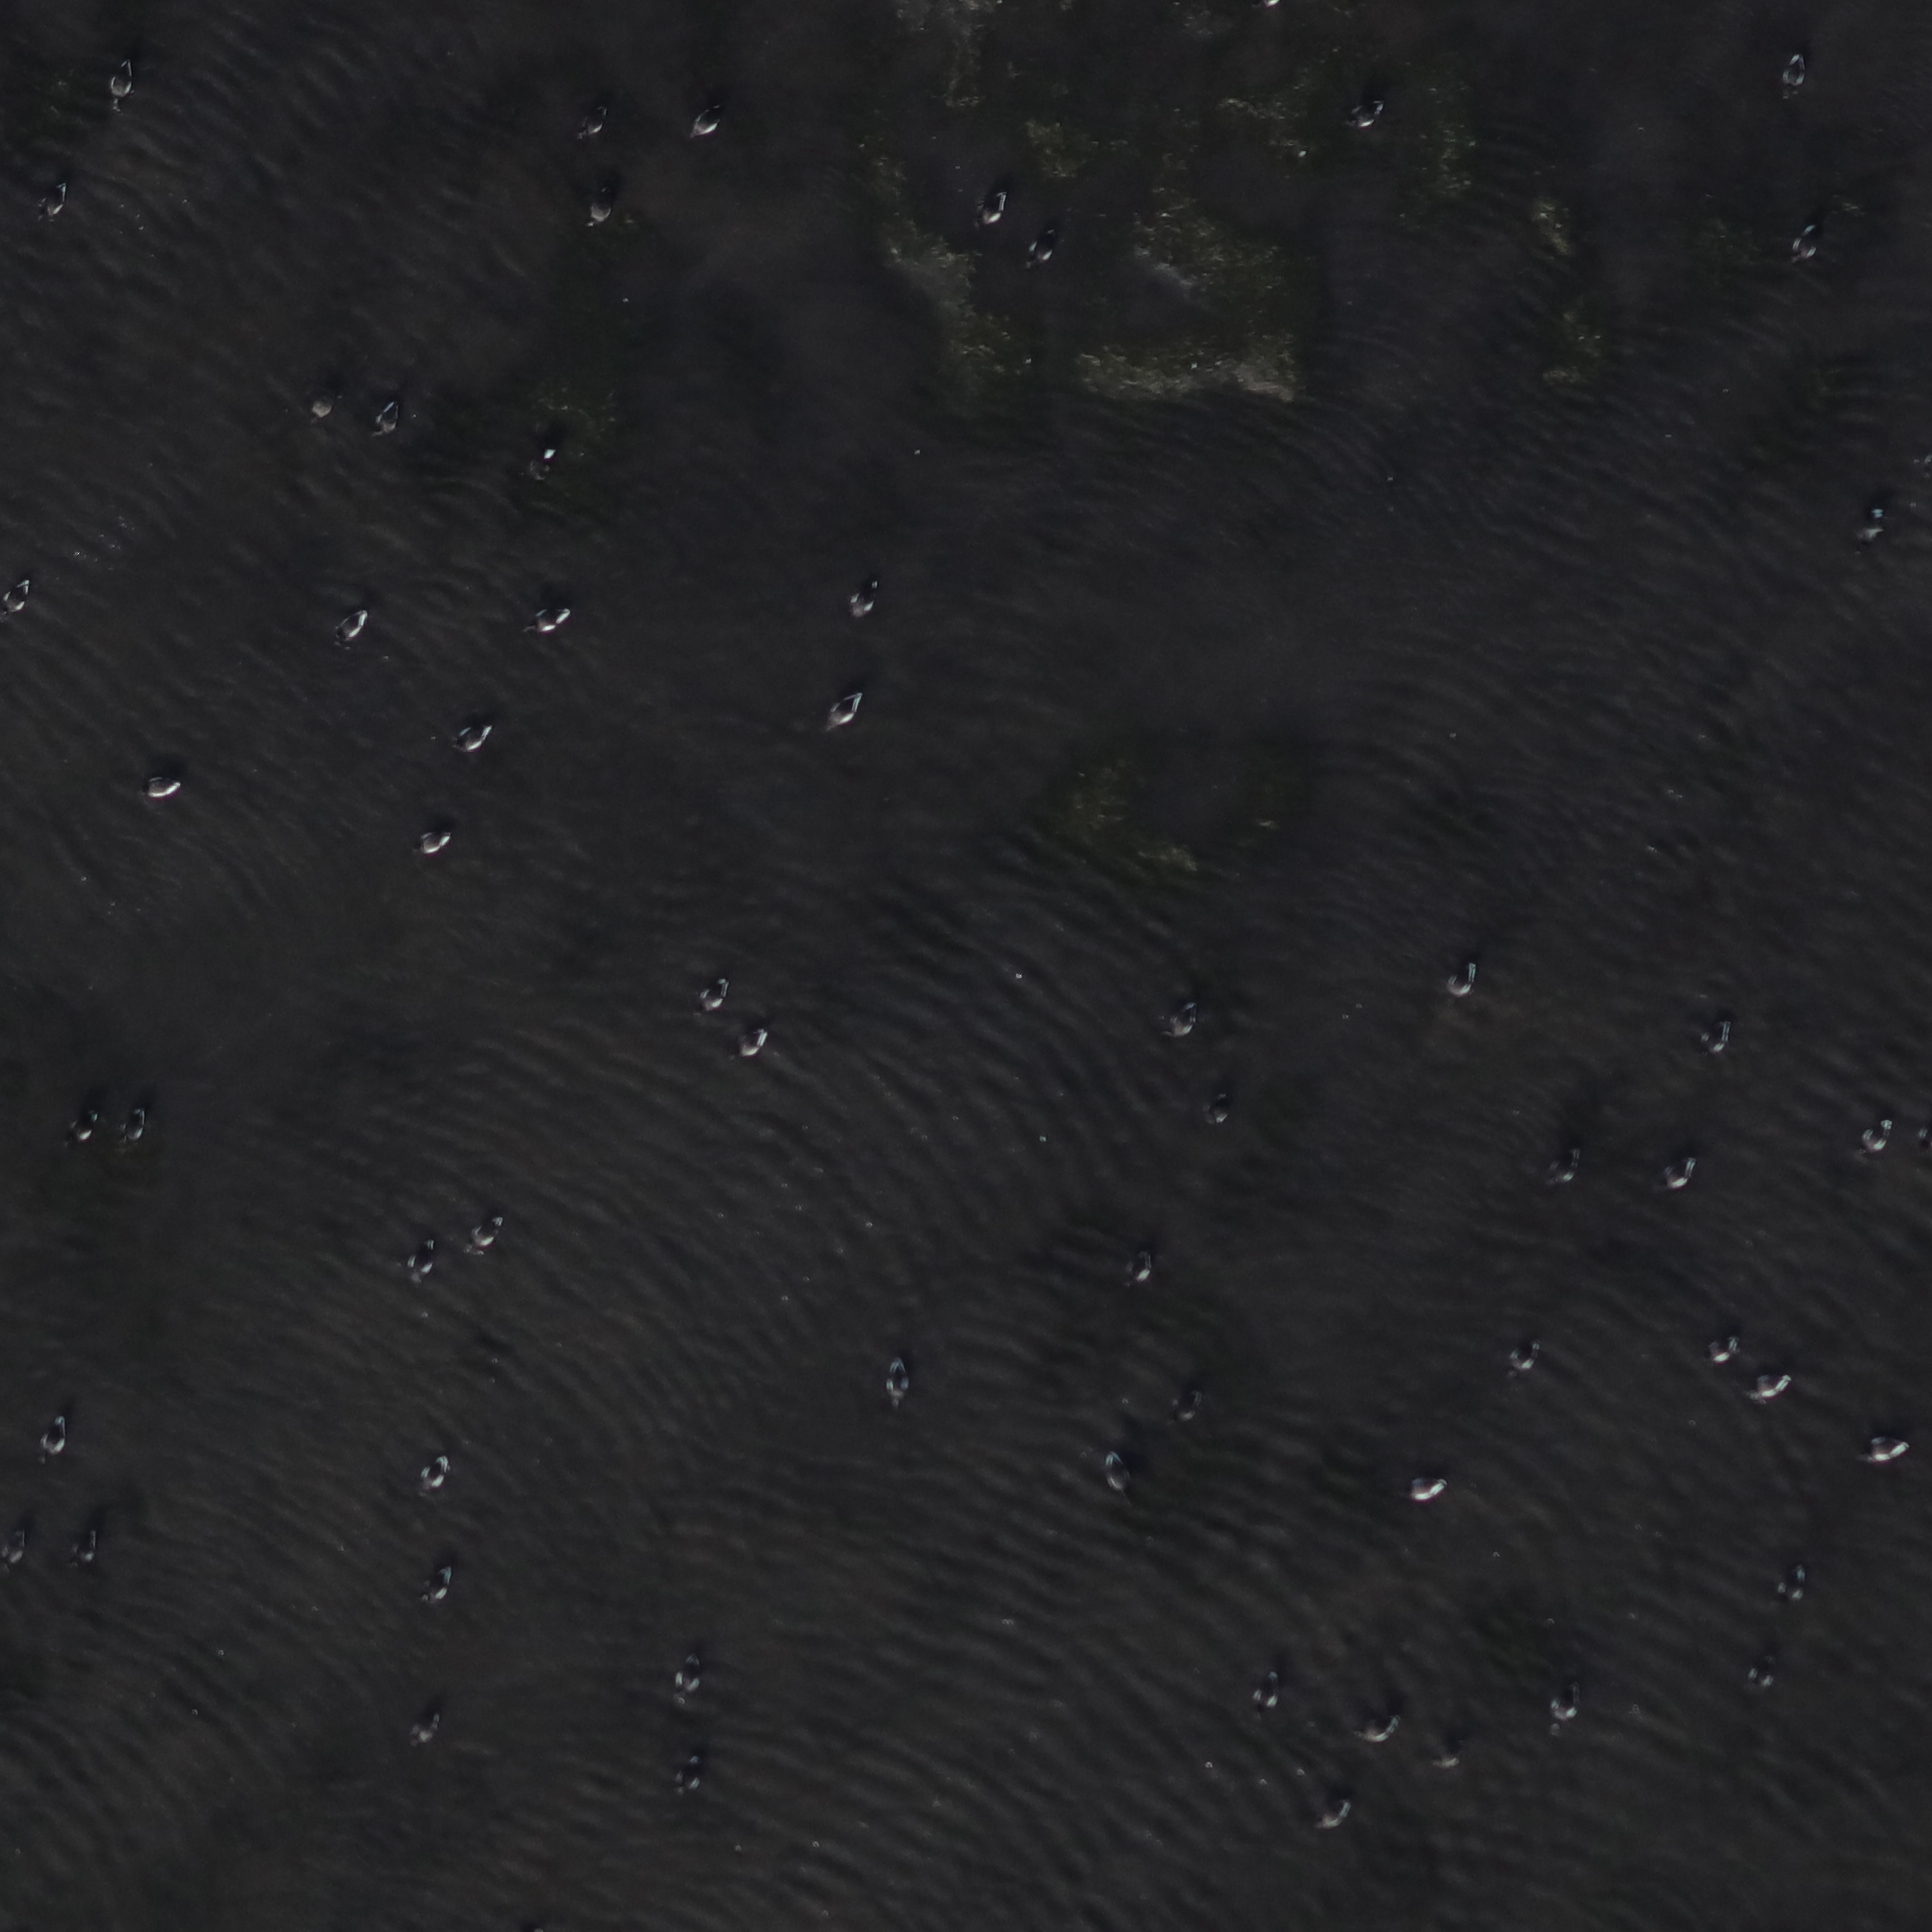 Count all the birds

59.